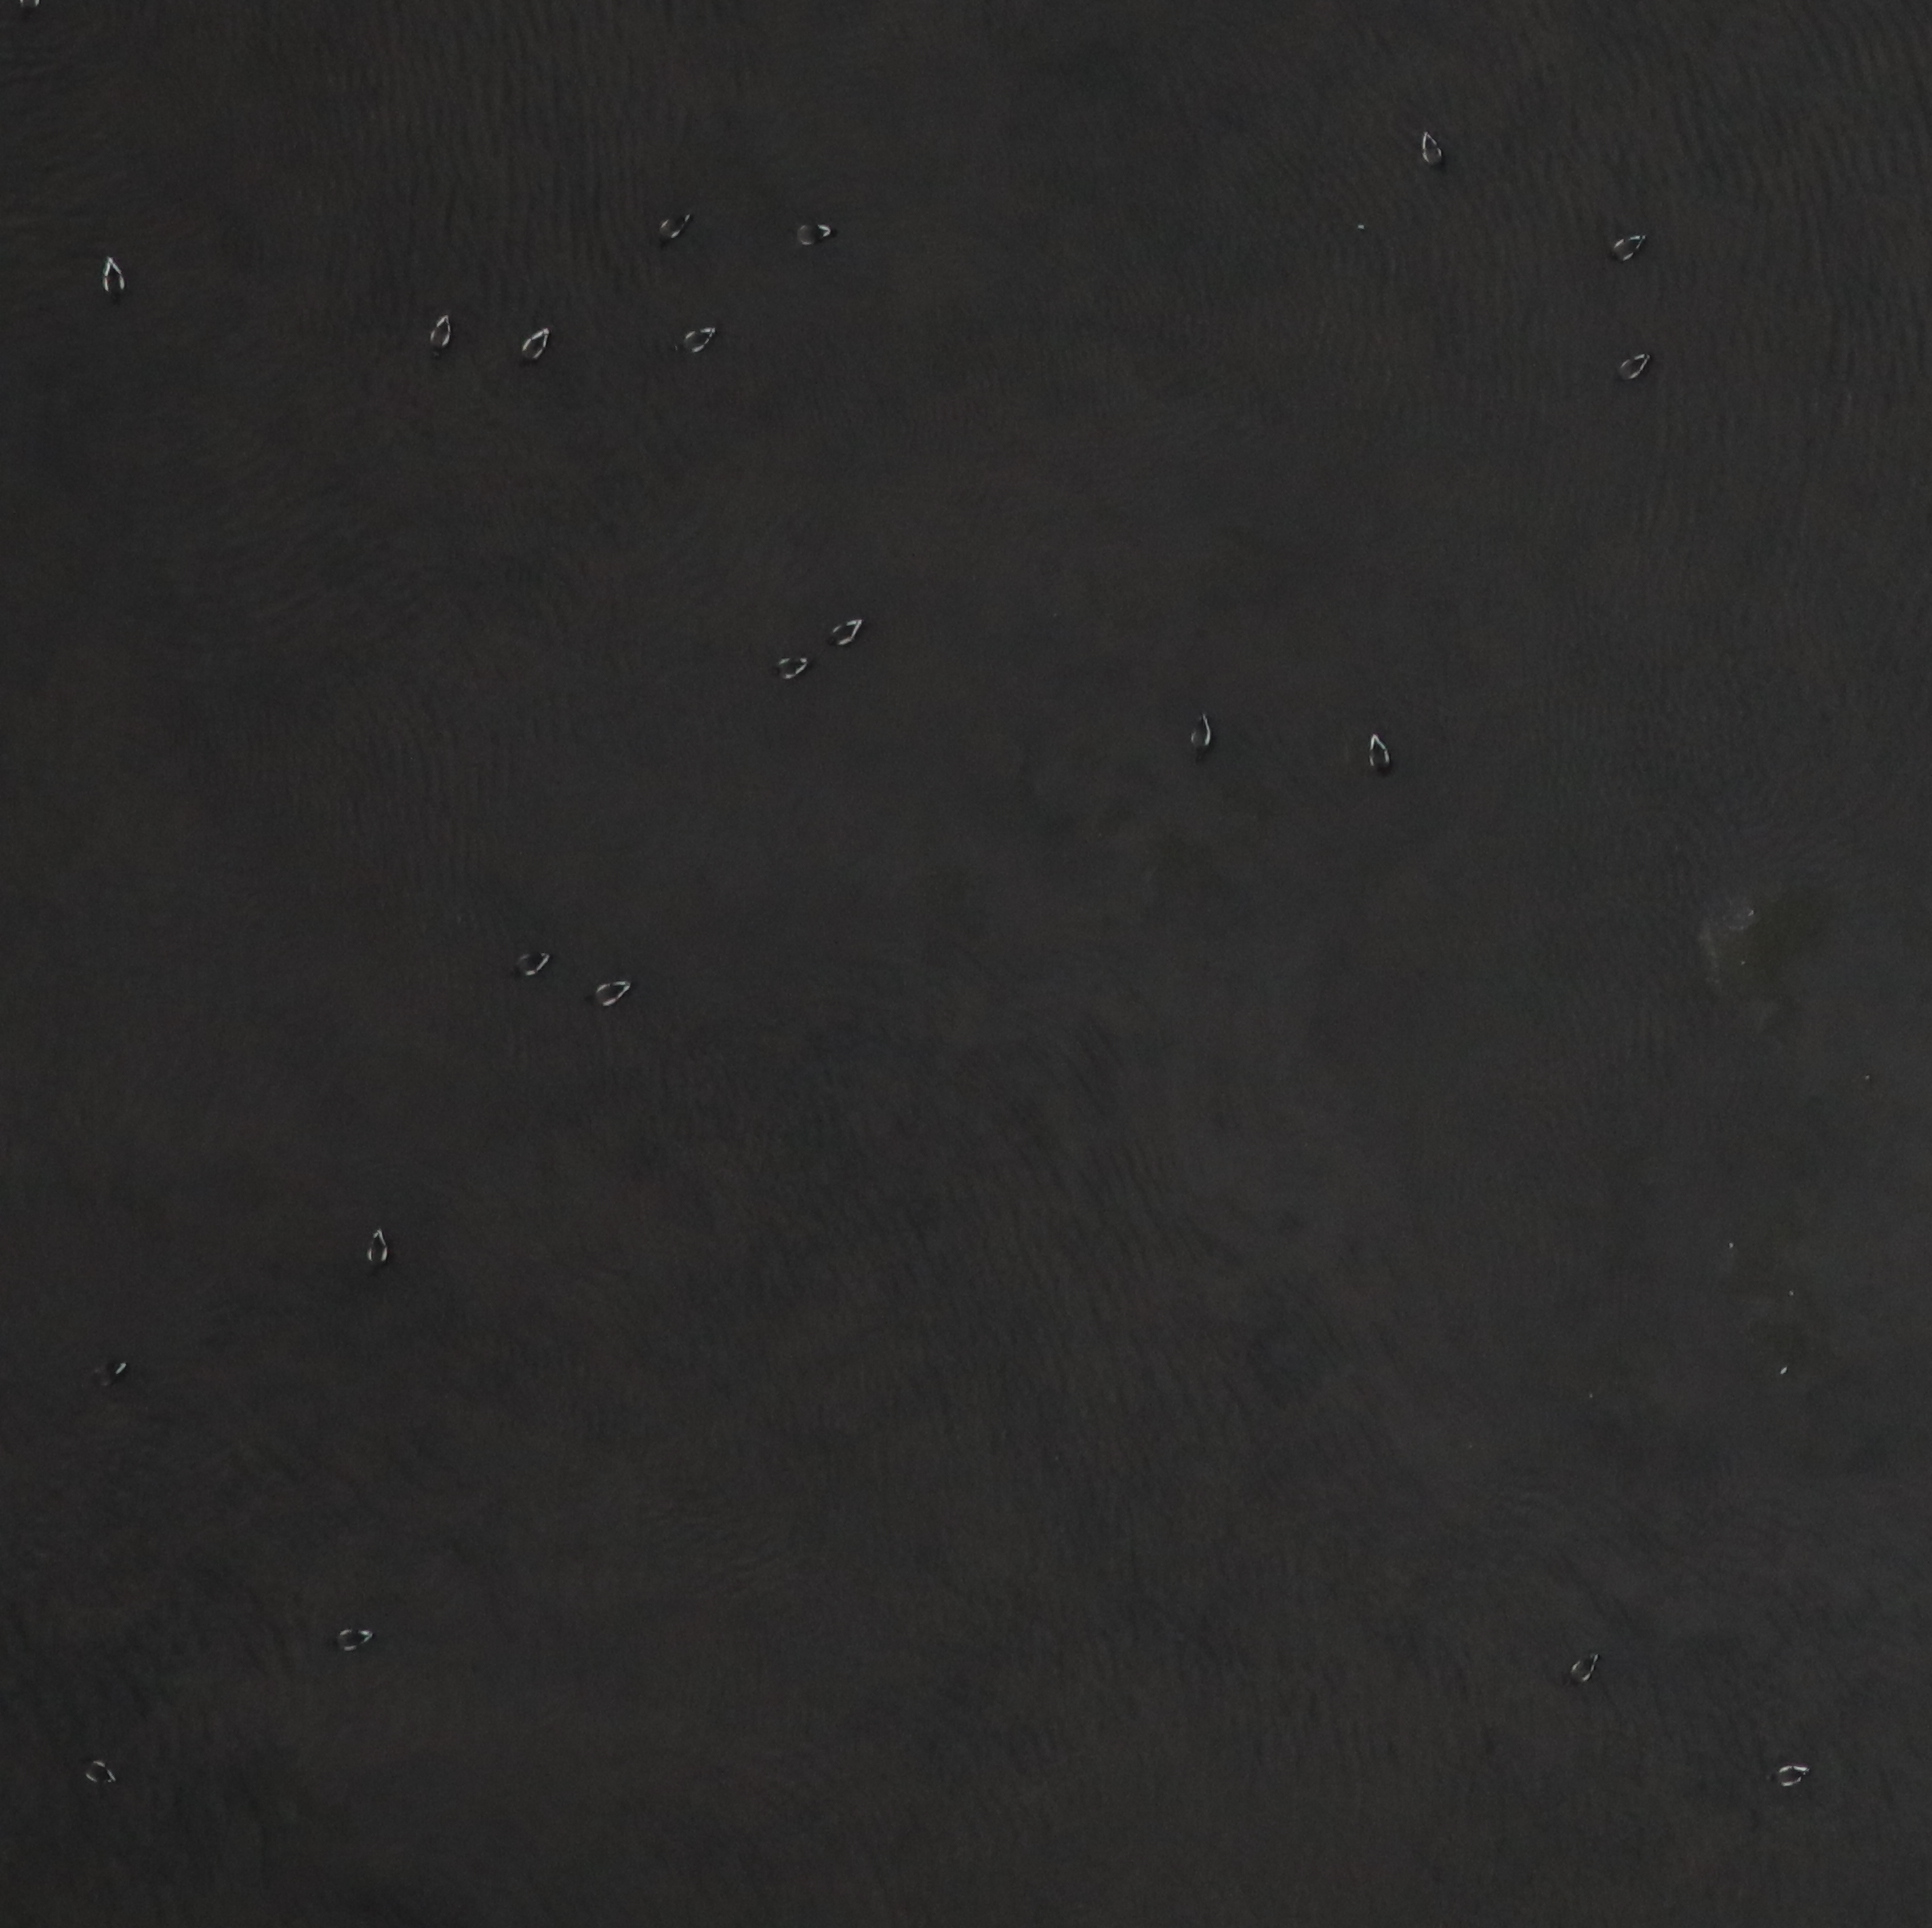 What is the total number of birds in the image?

21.